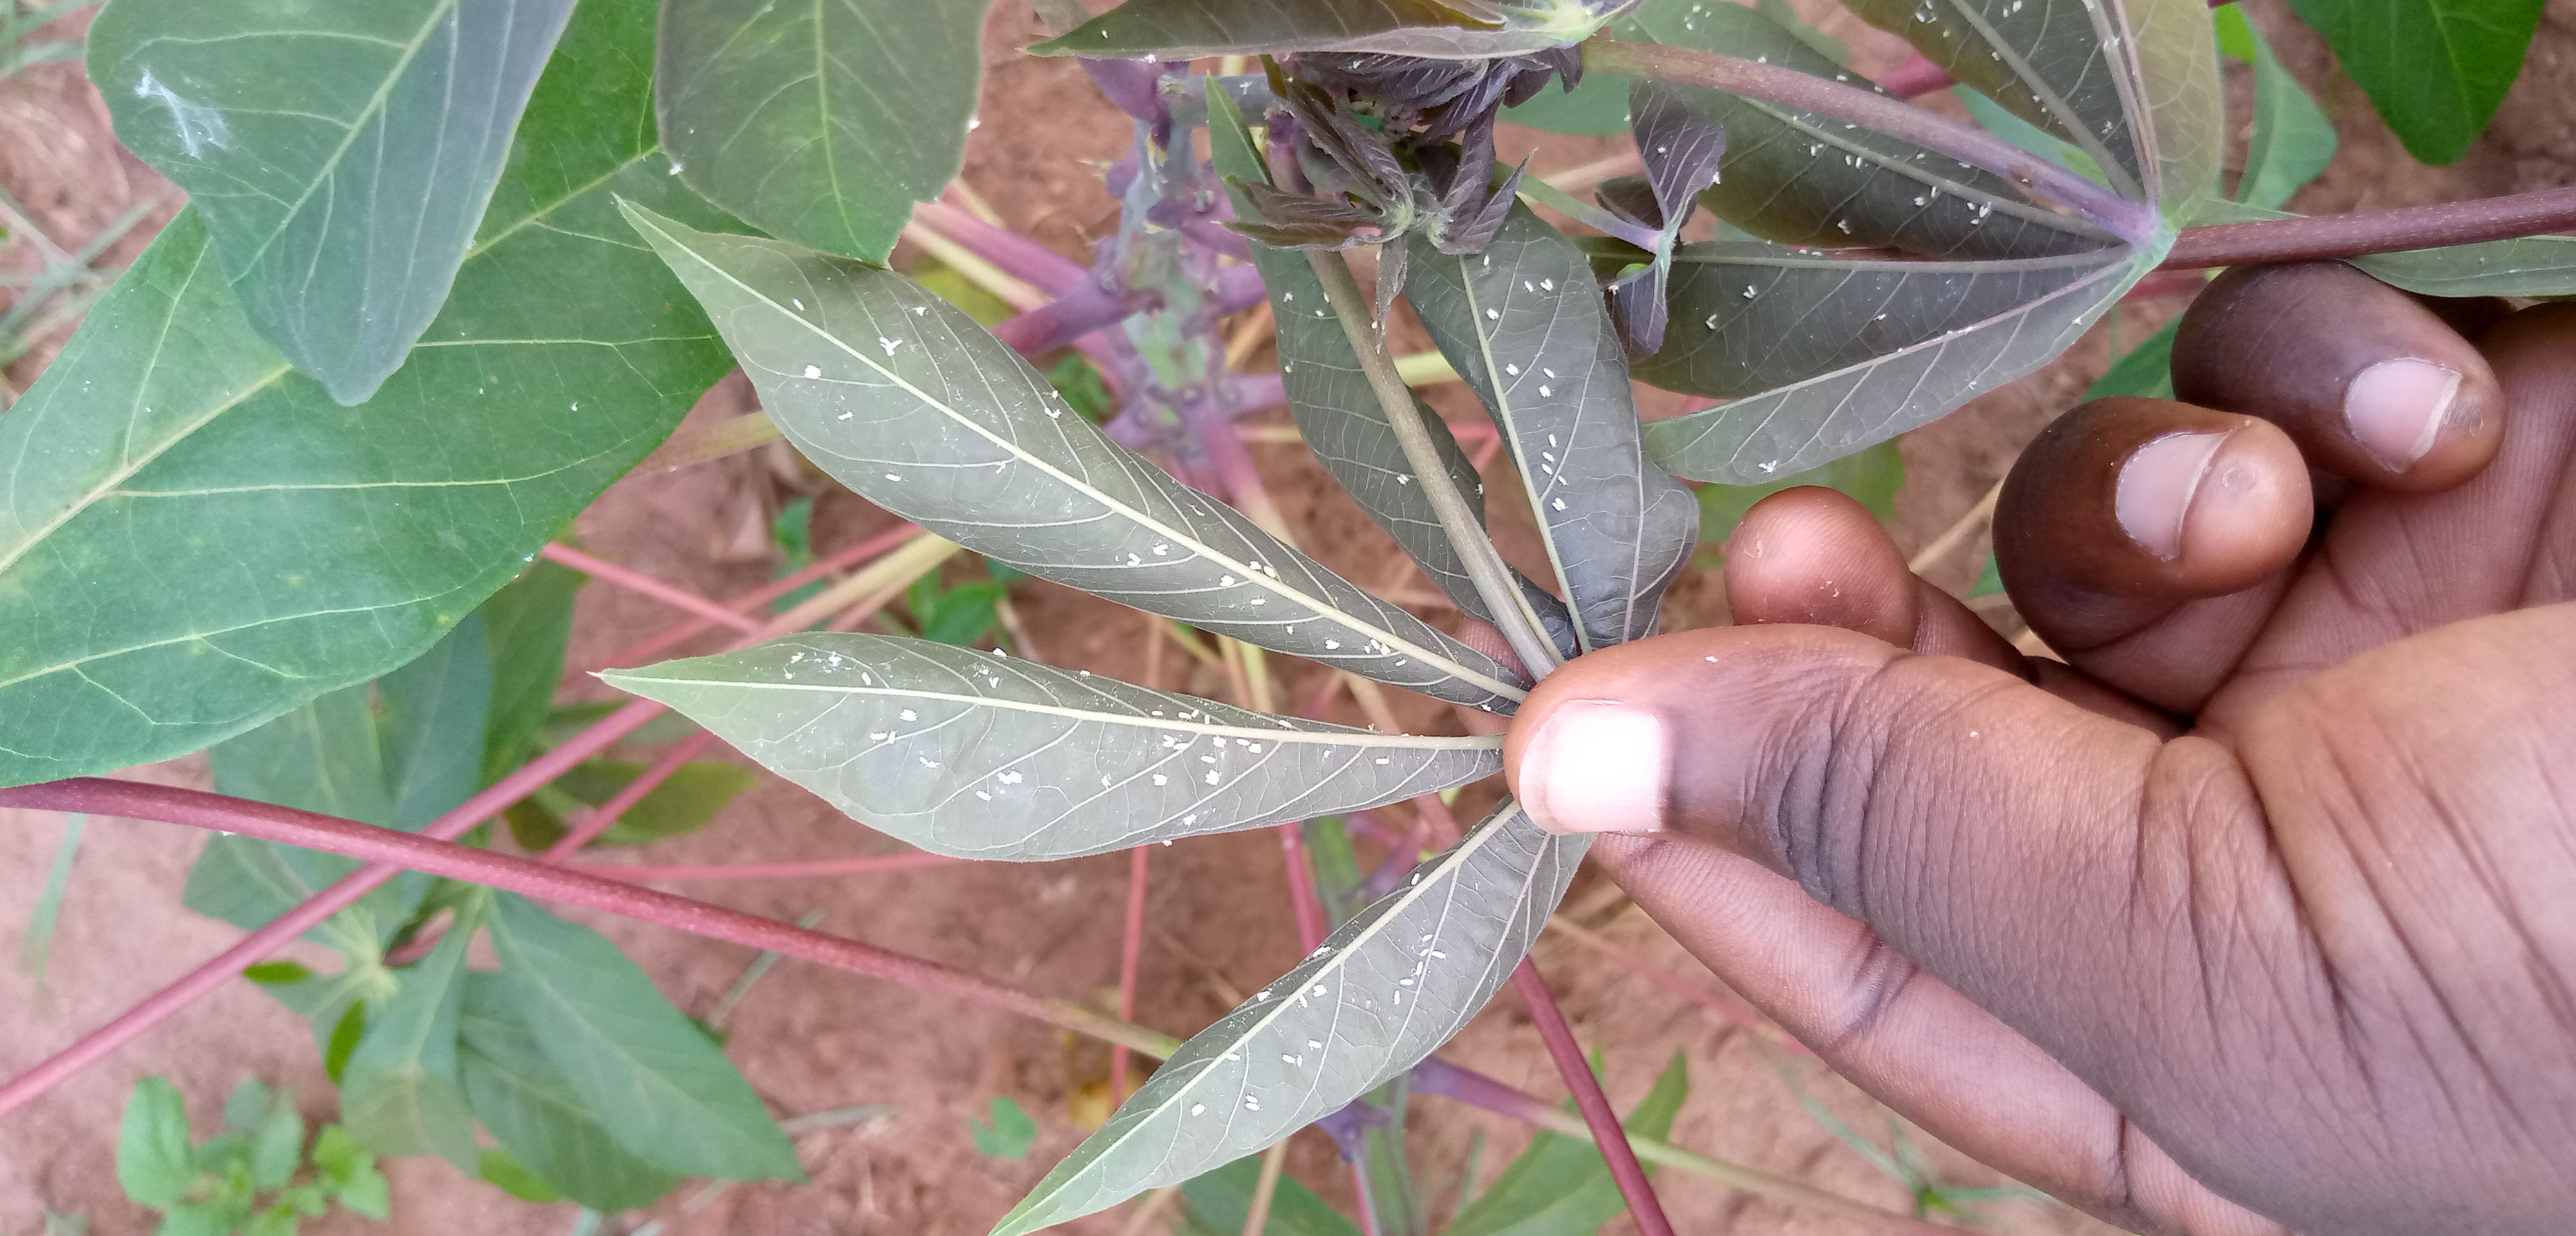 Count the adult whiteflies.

158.